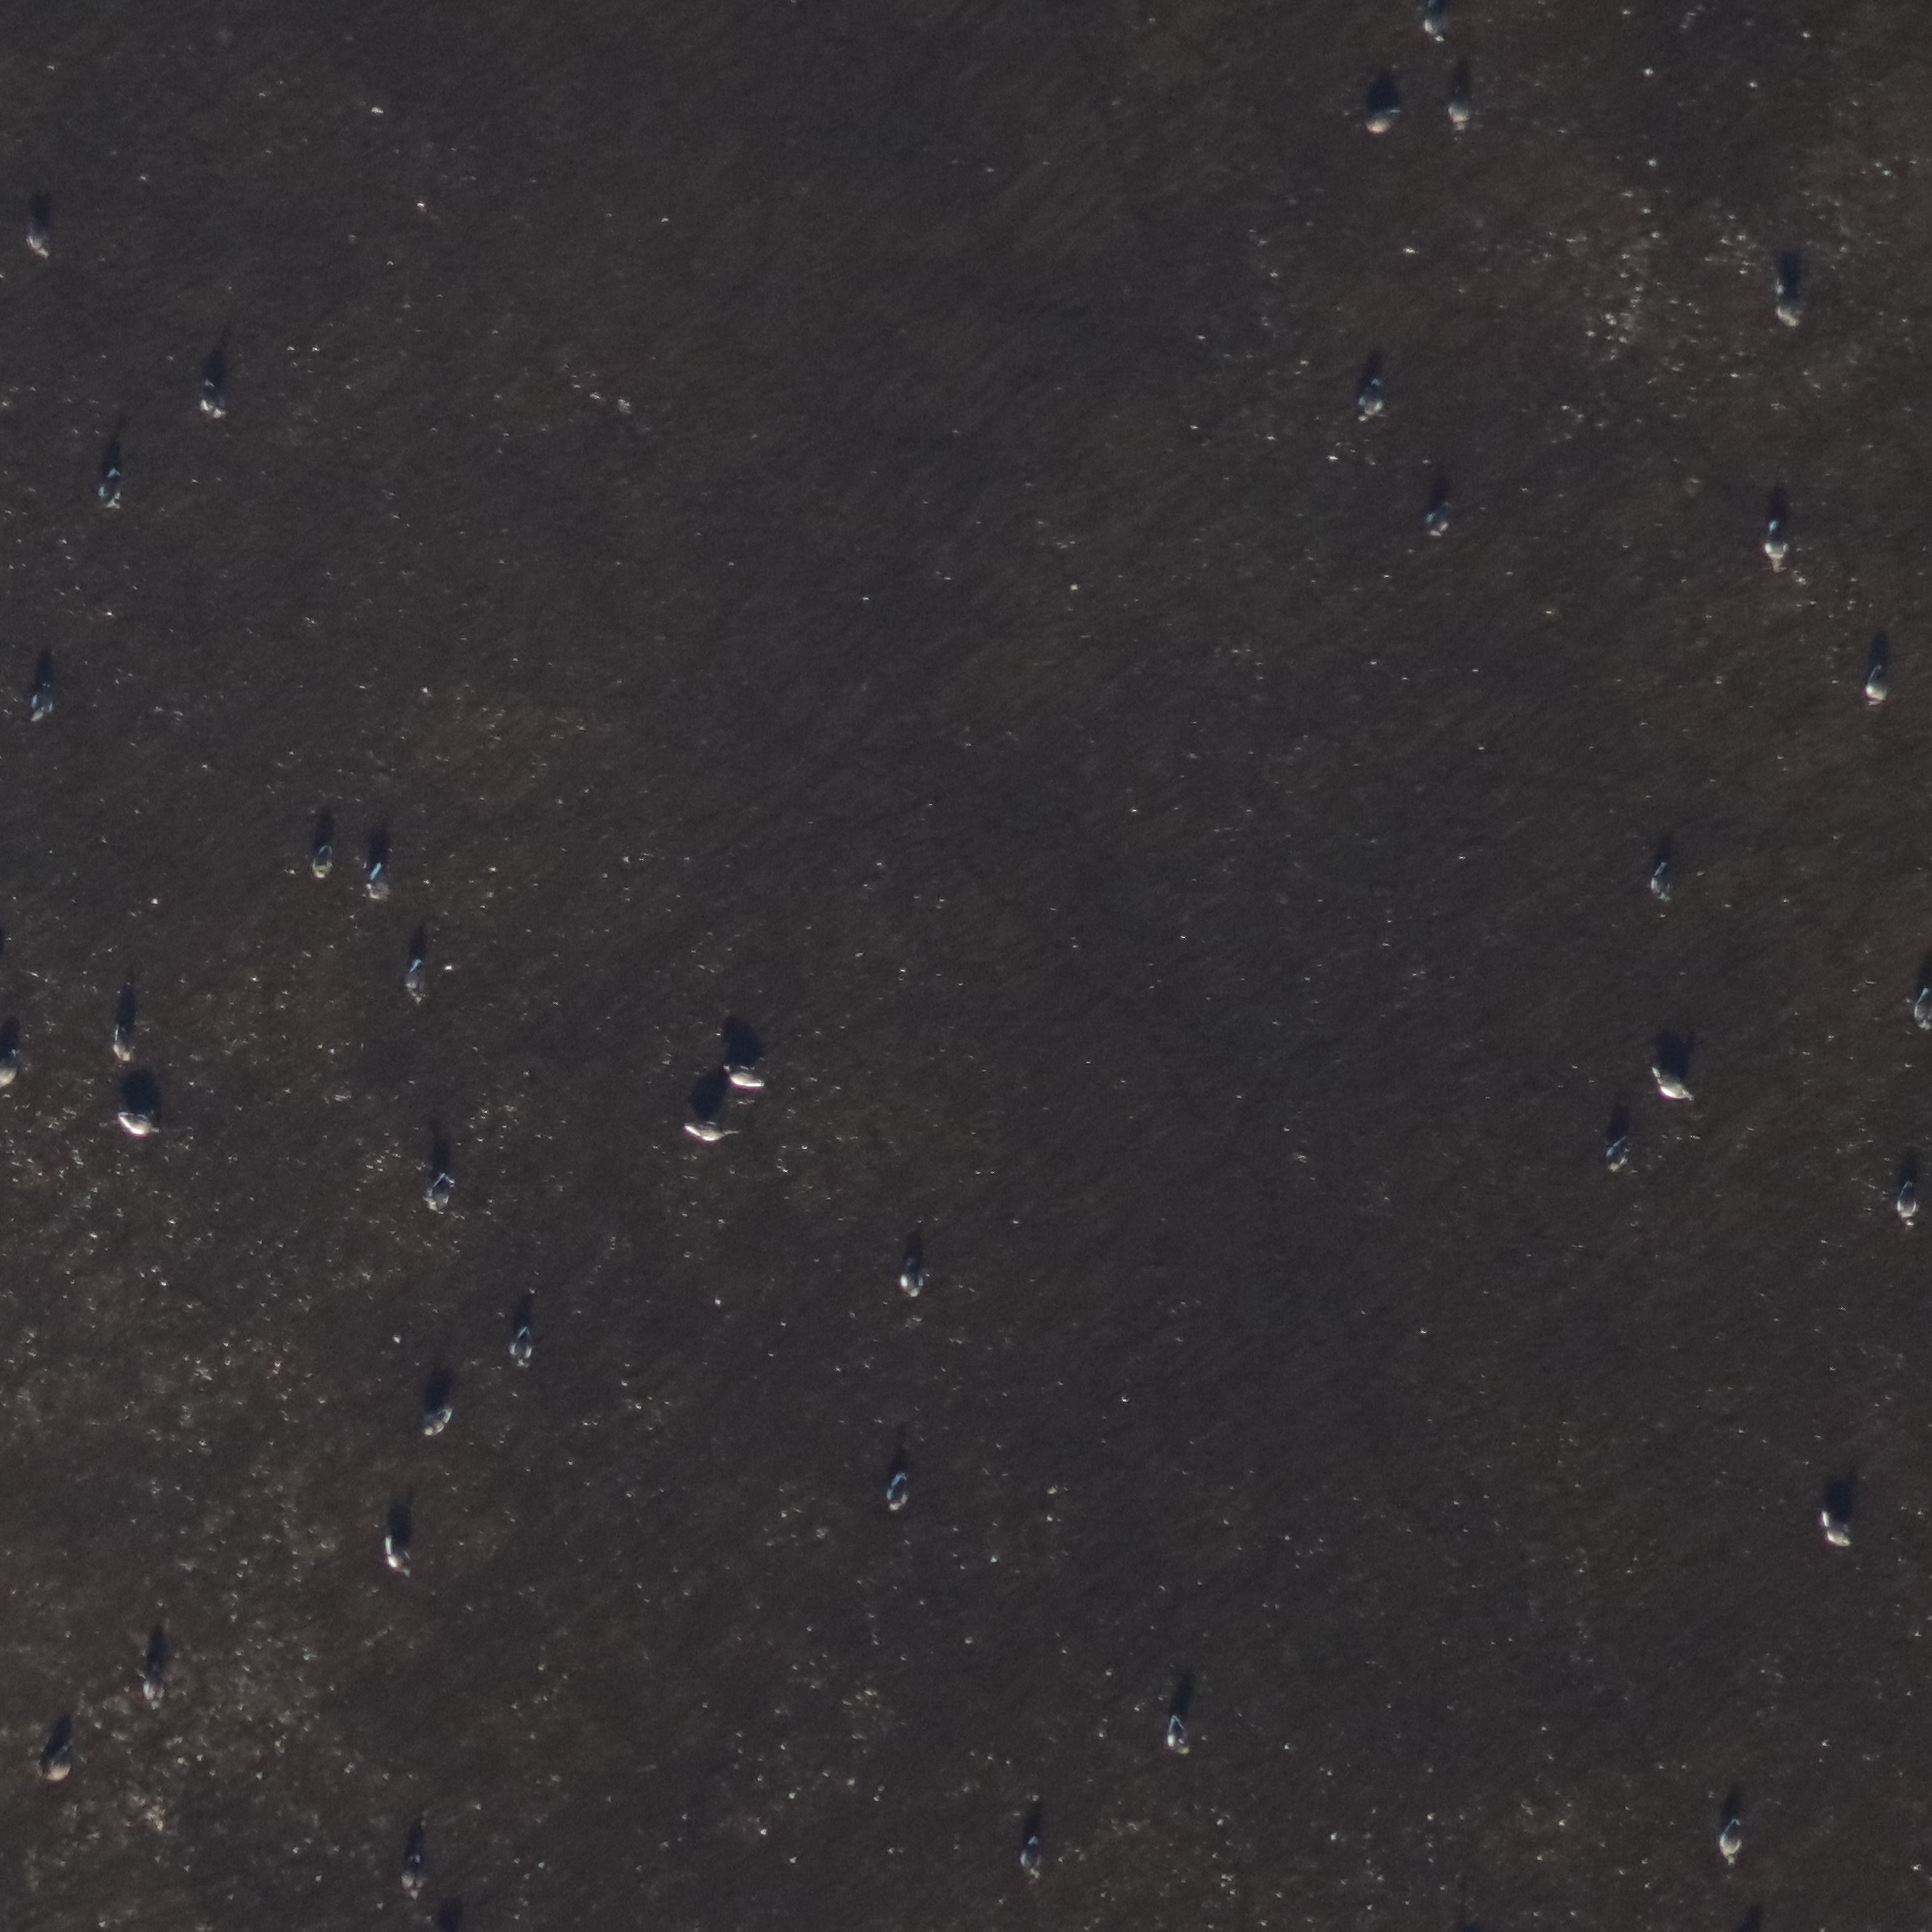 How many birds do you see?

38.